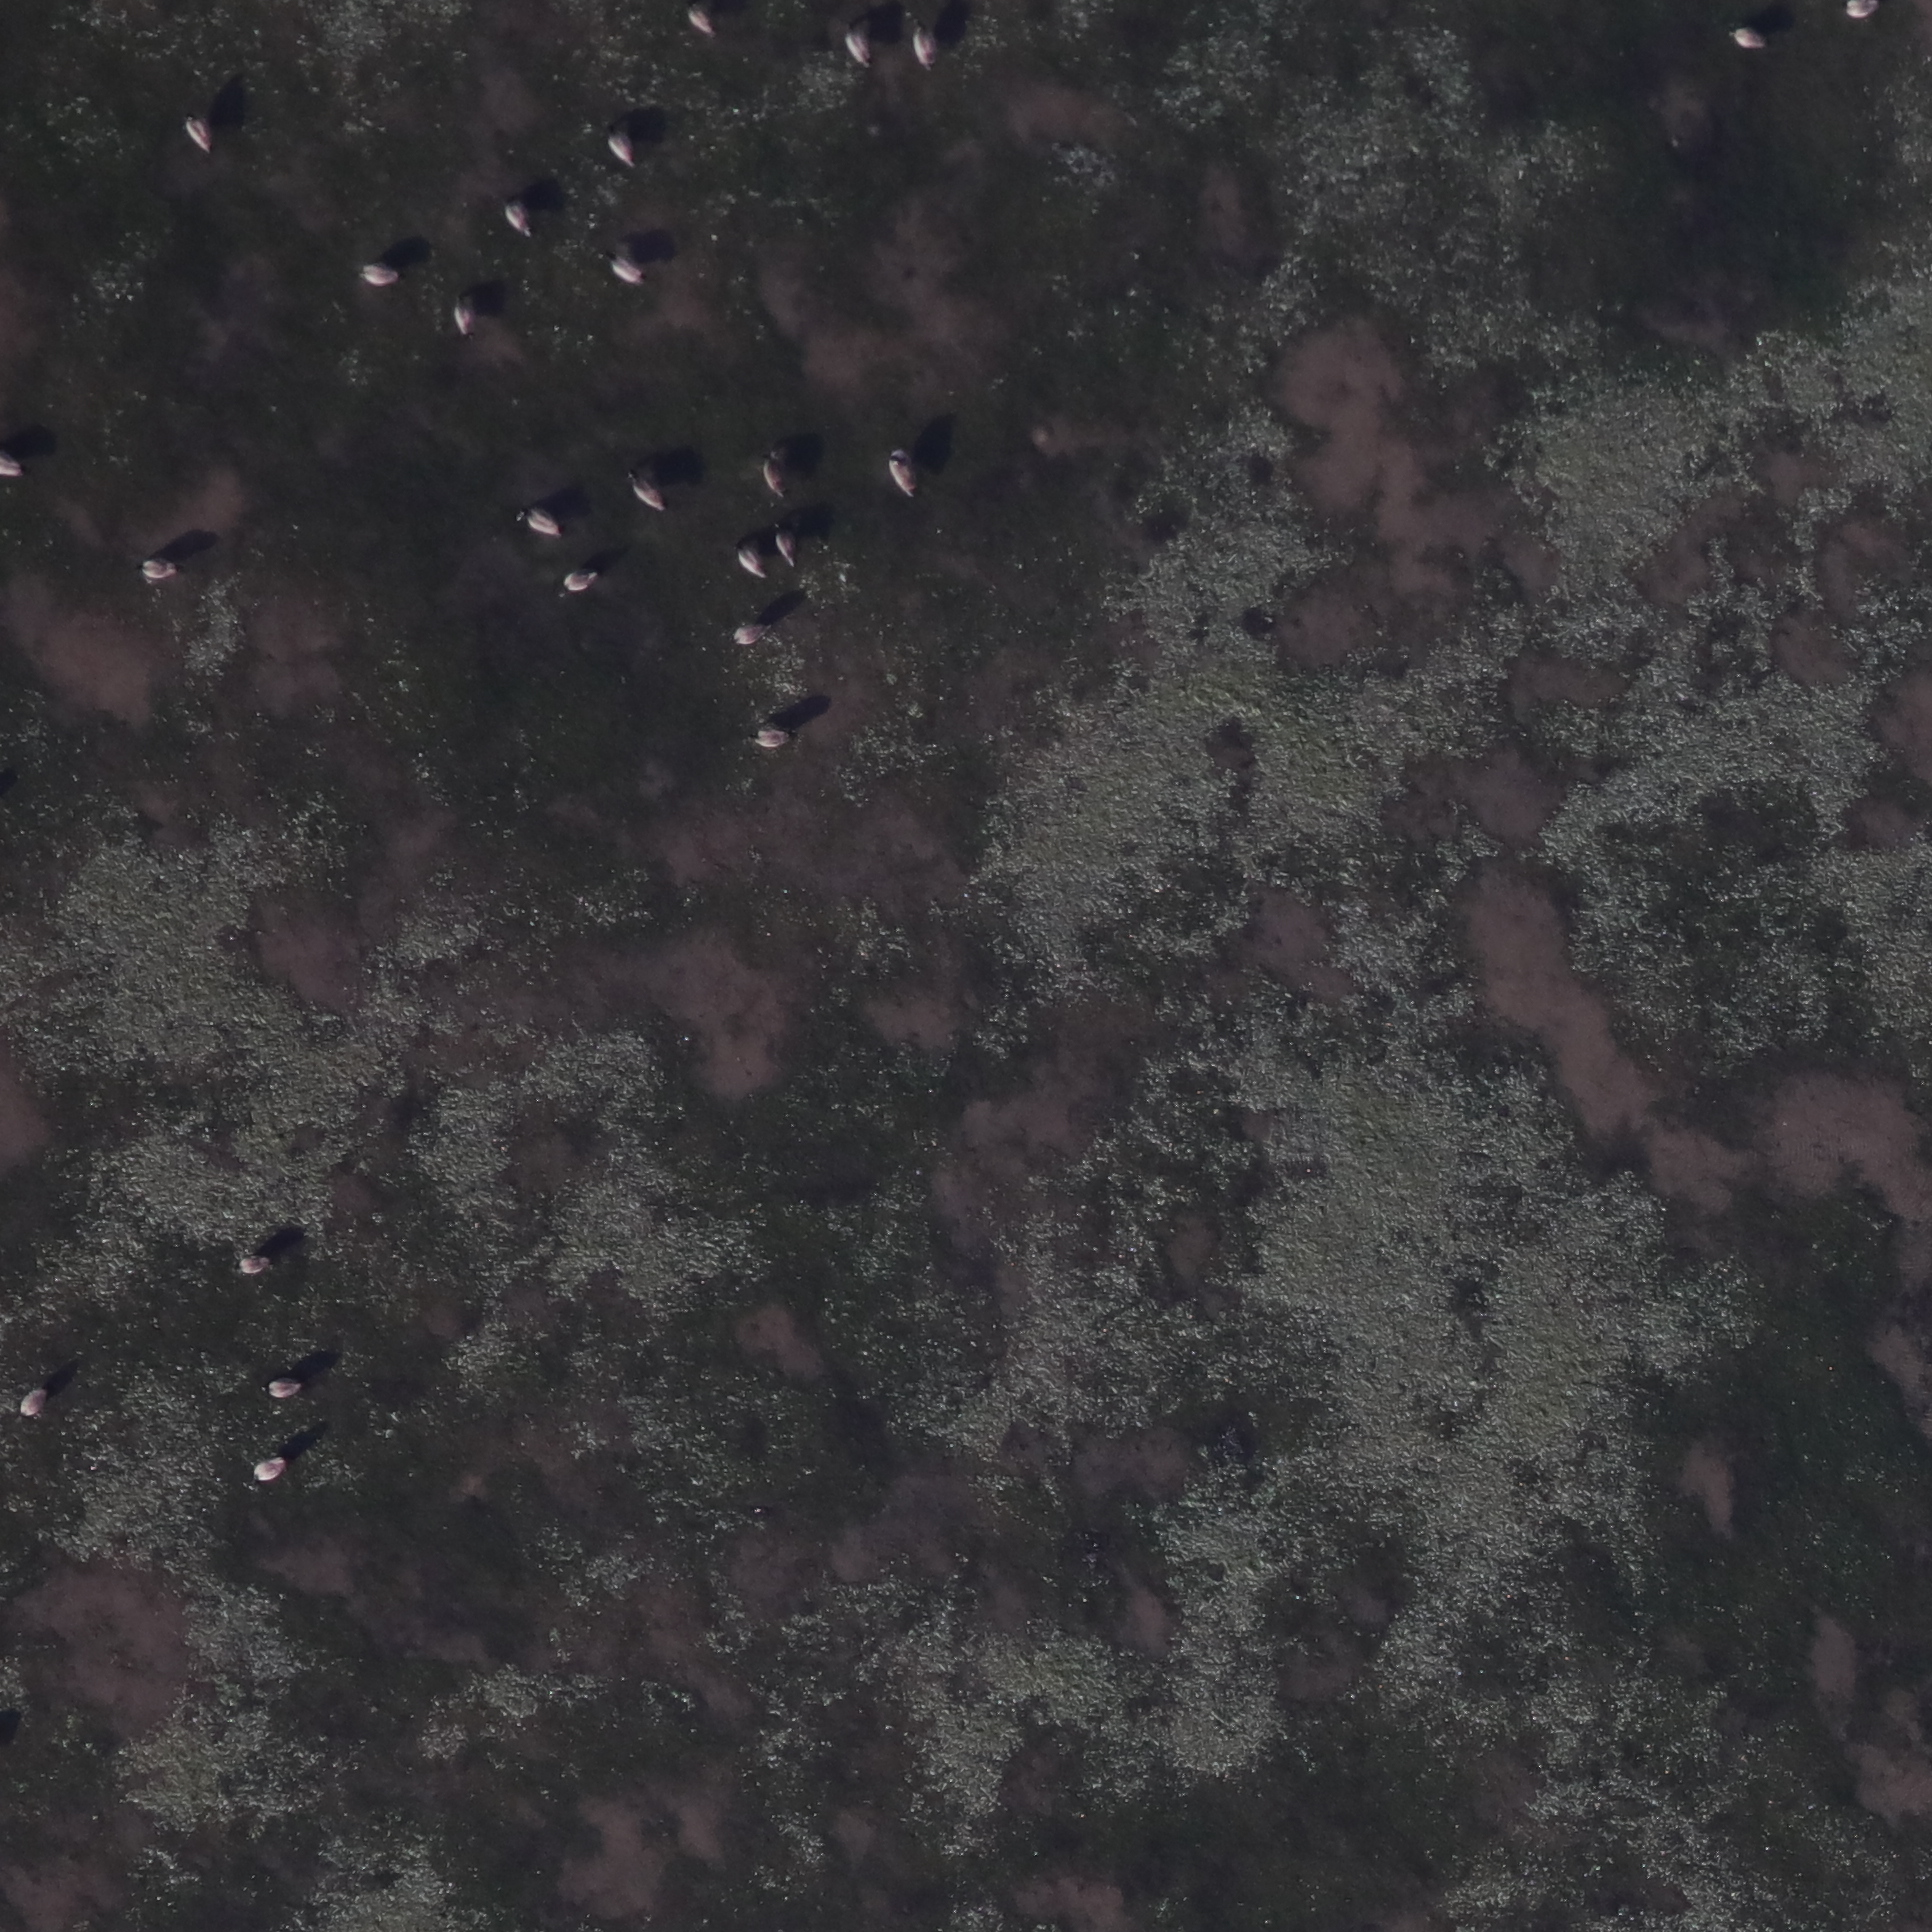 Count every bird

26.